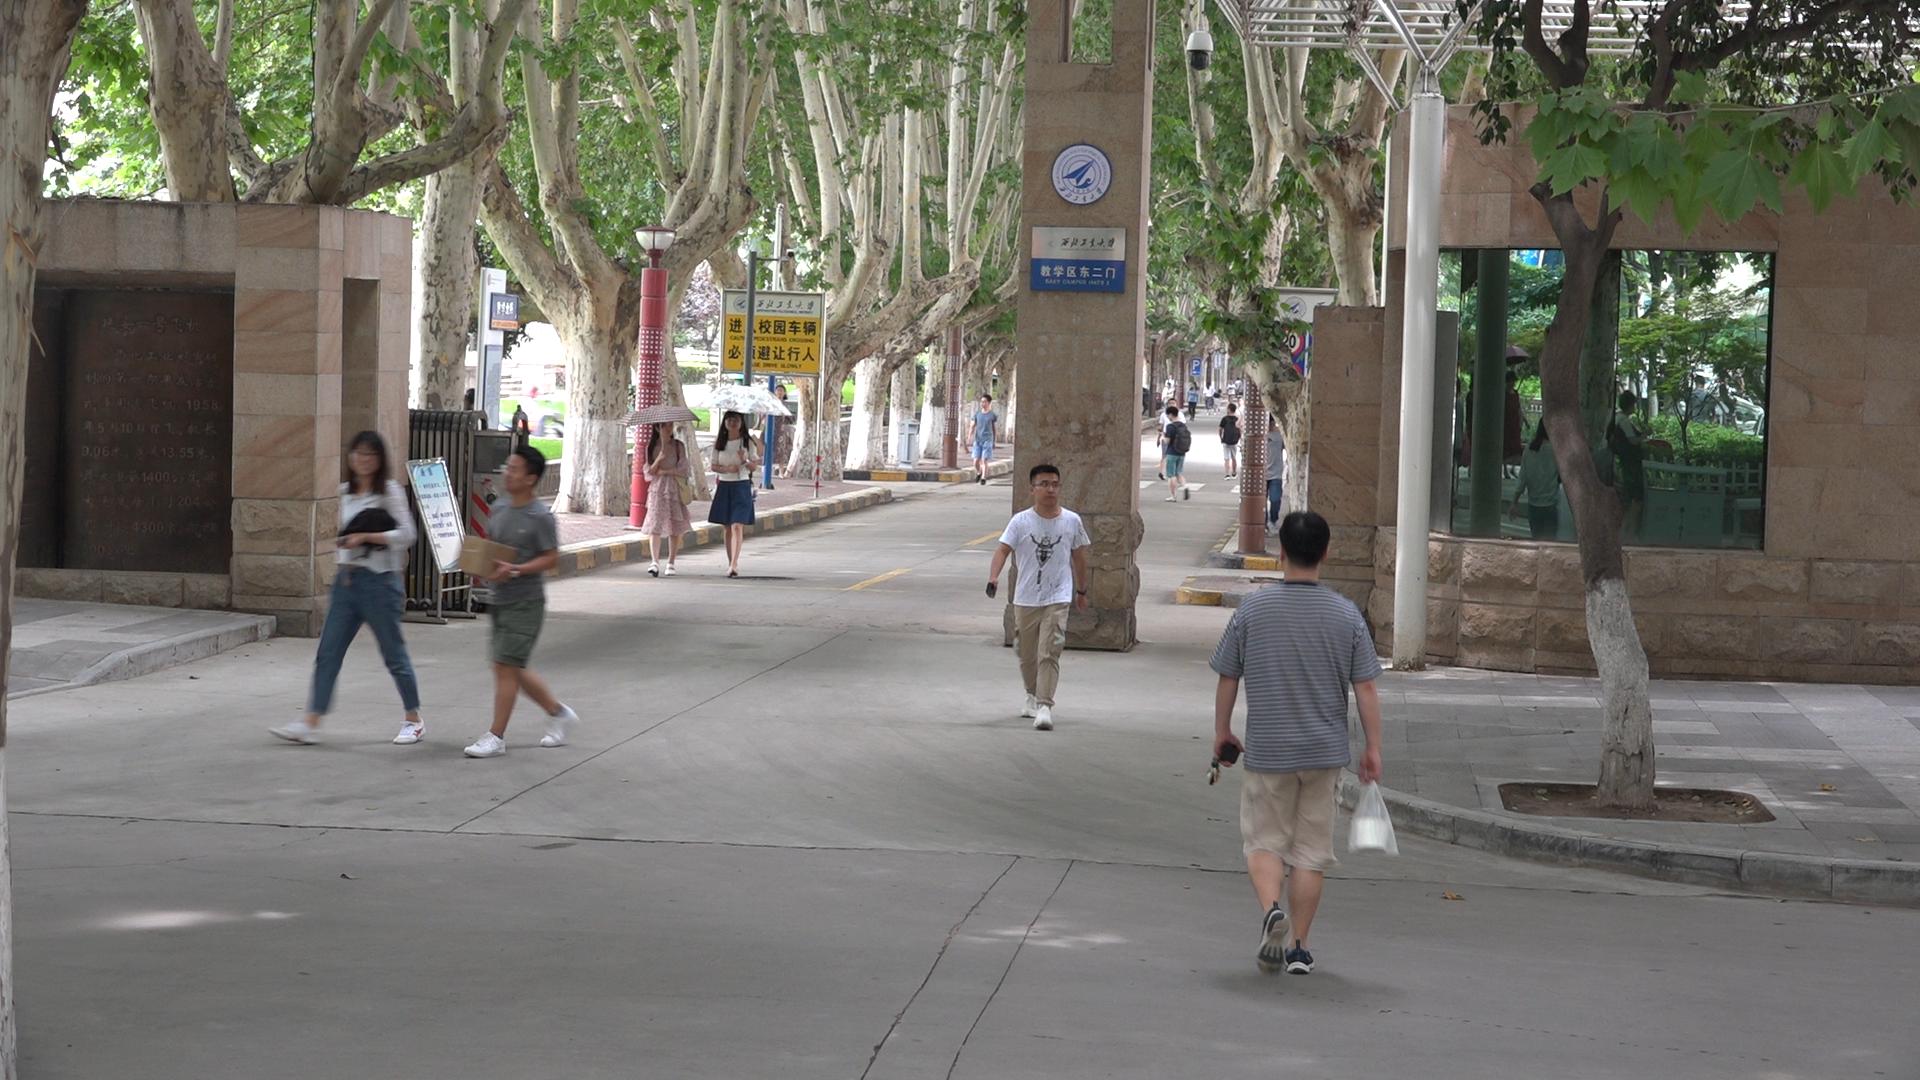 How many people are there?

20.